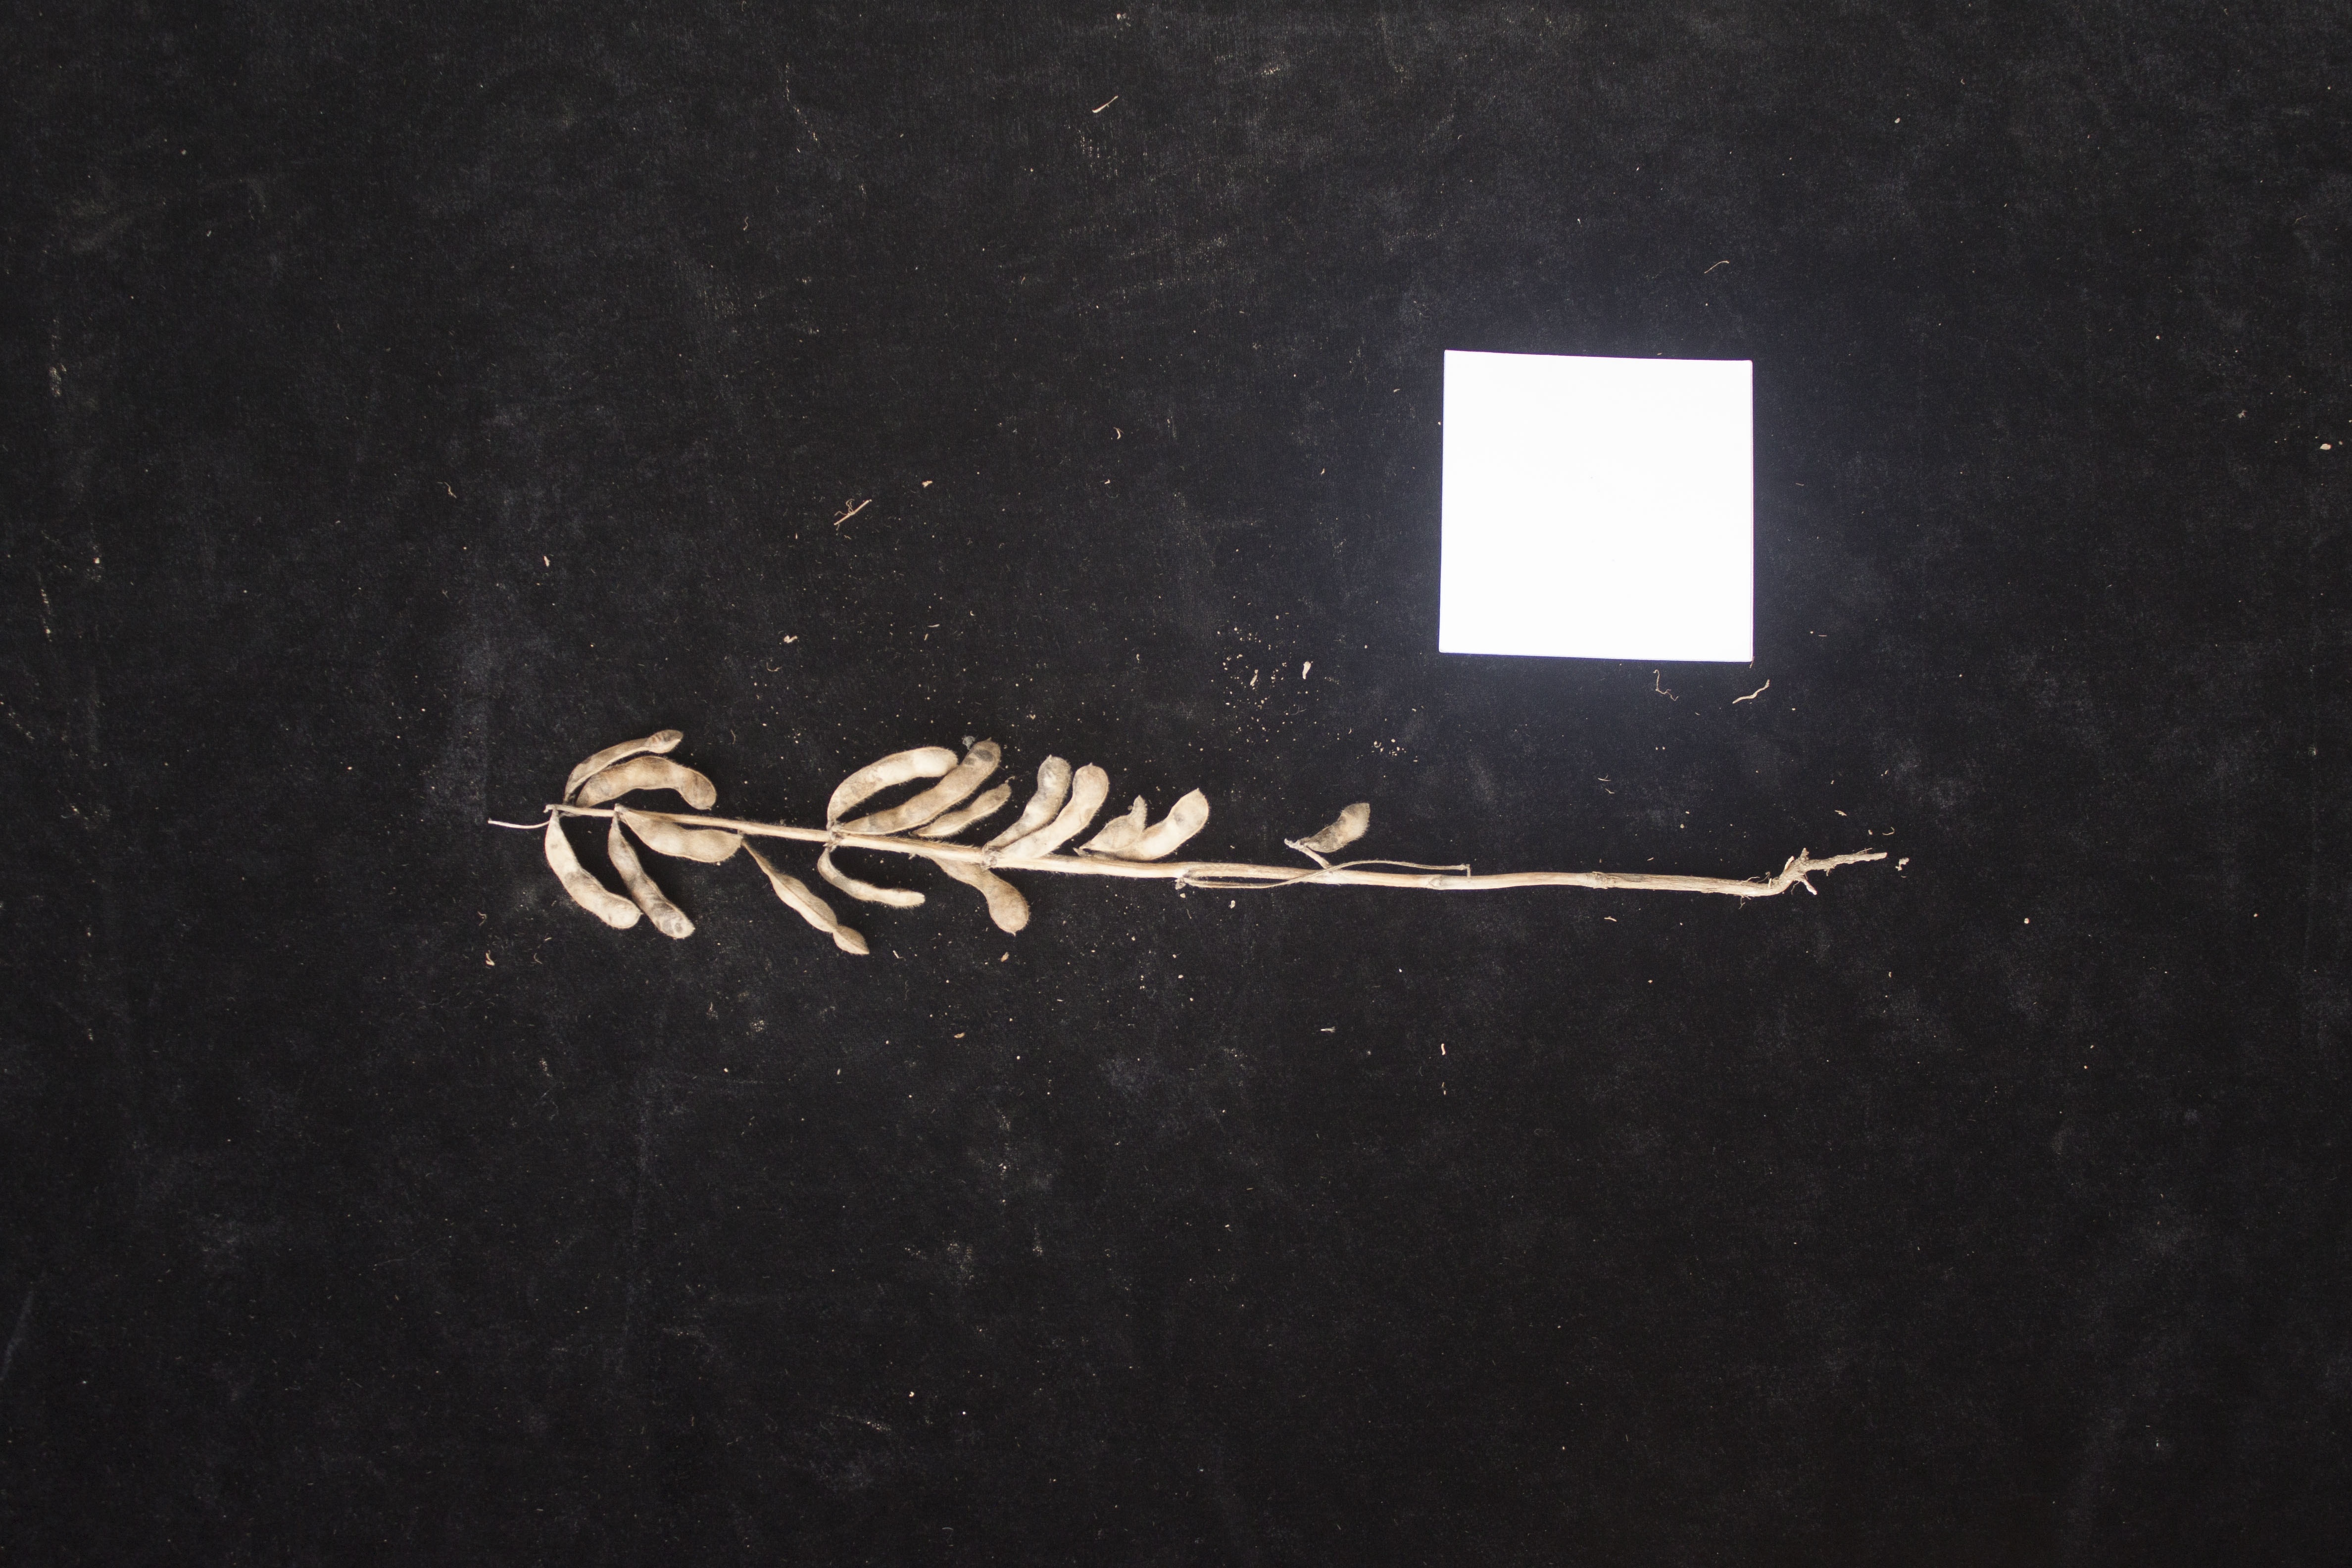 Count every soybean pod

16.